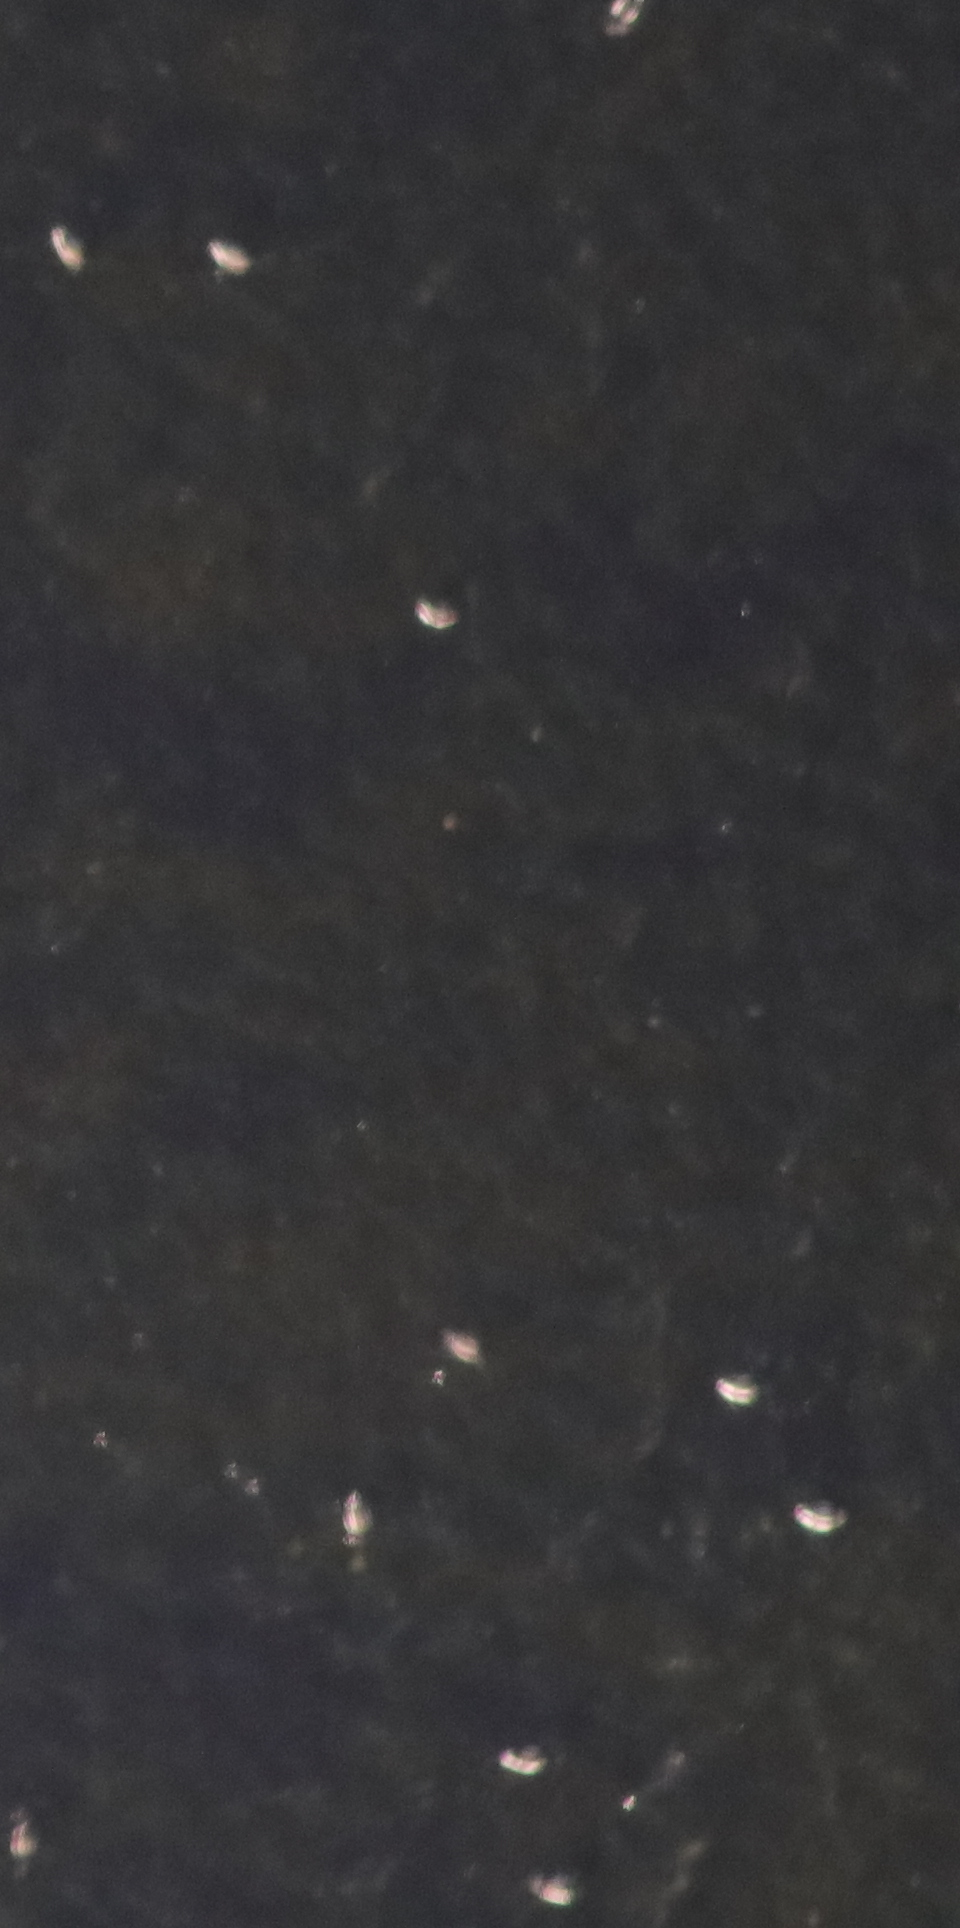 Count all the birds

11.